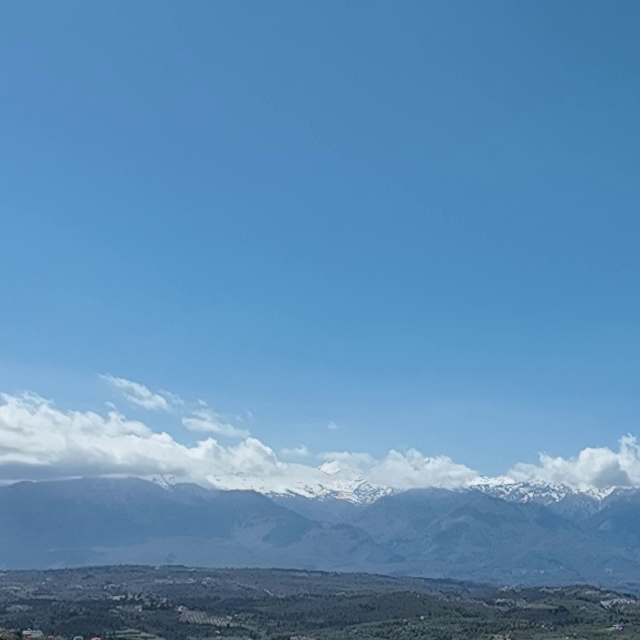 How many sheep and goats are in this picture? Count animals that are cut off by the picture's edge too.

0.